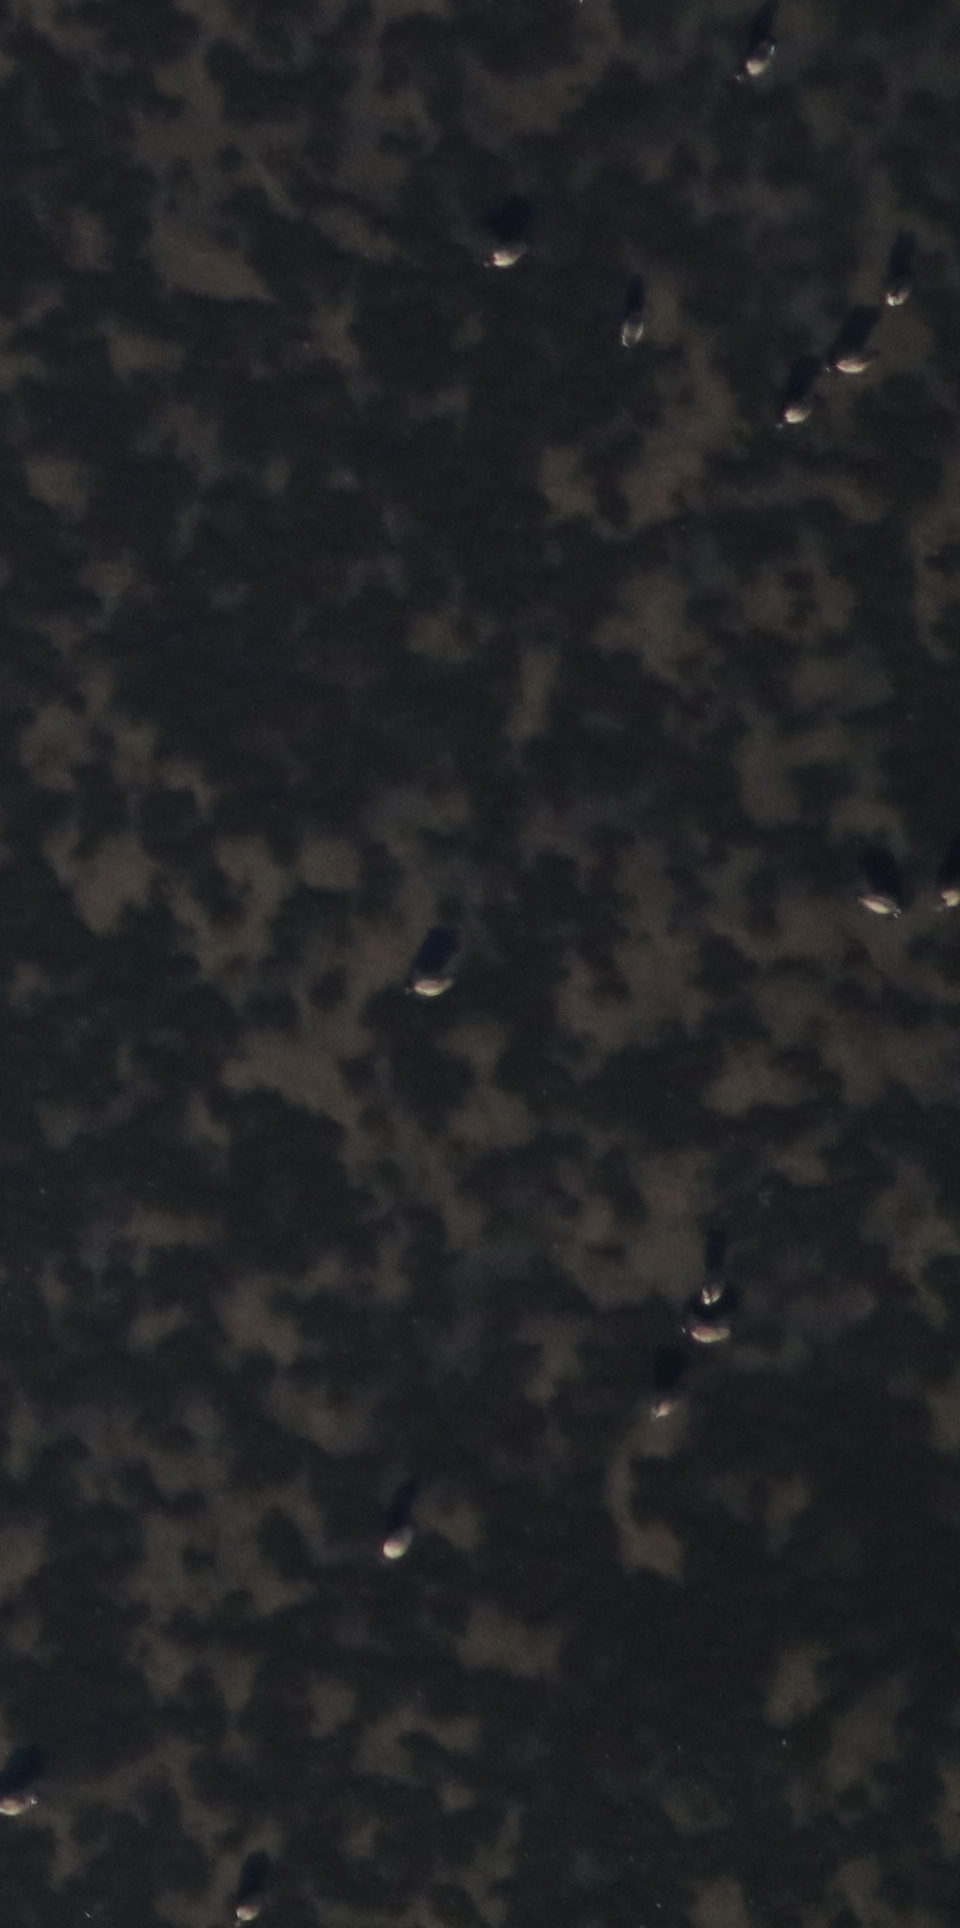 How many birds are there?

14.